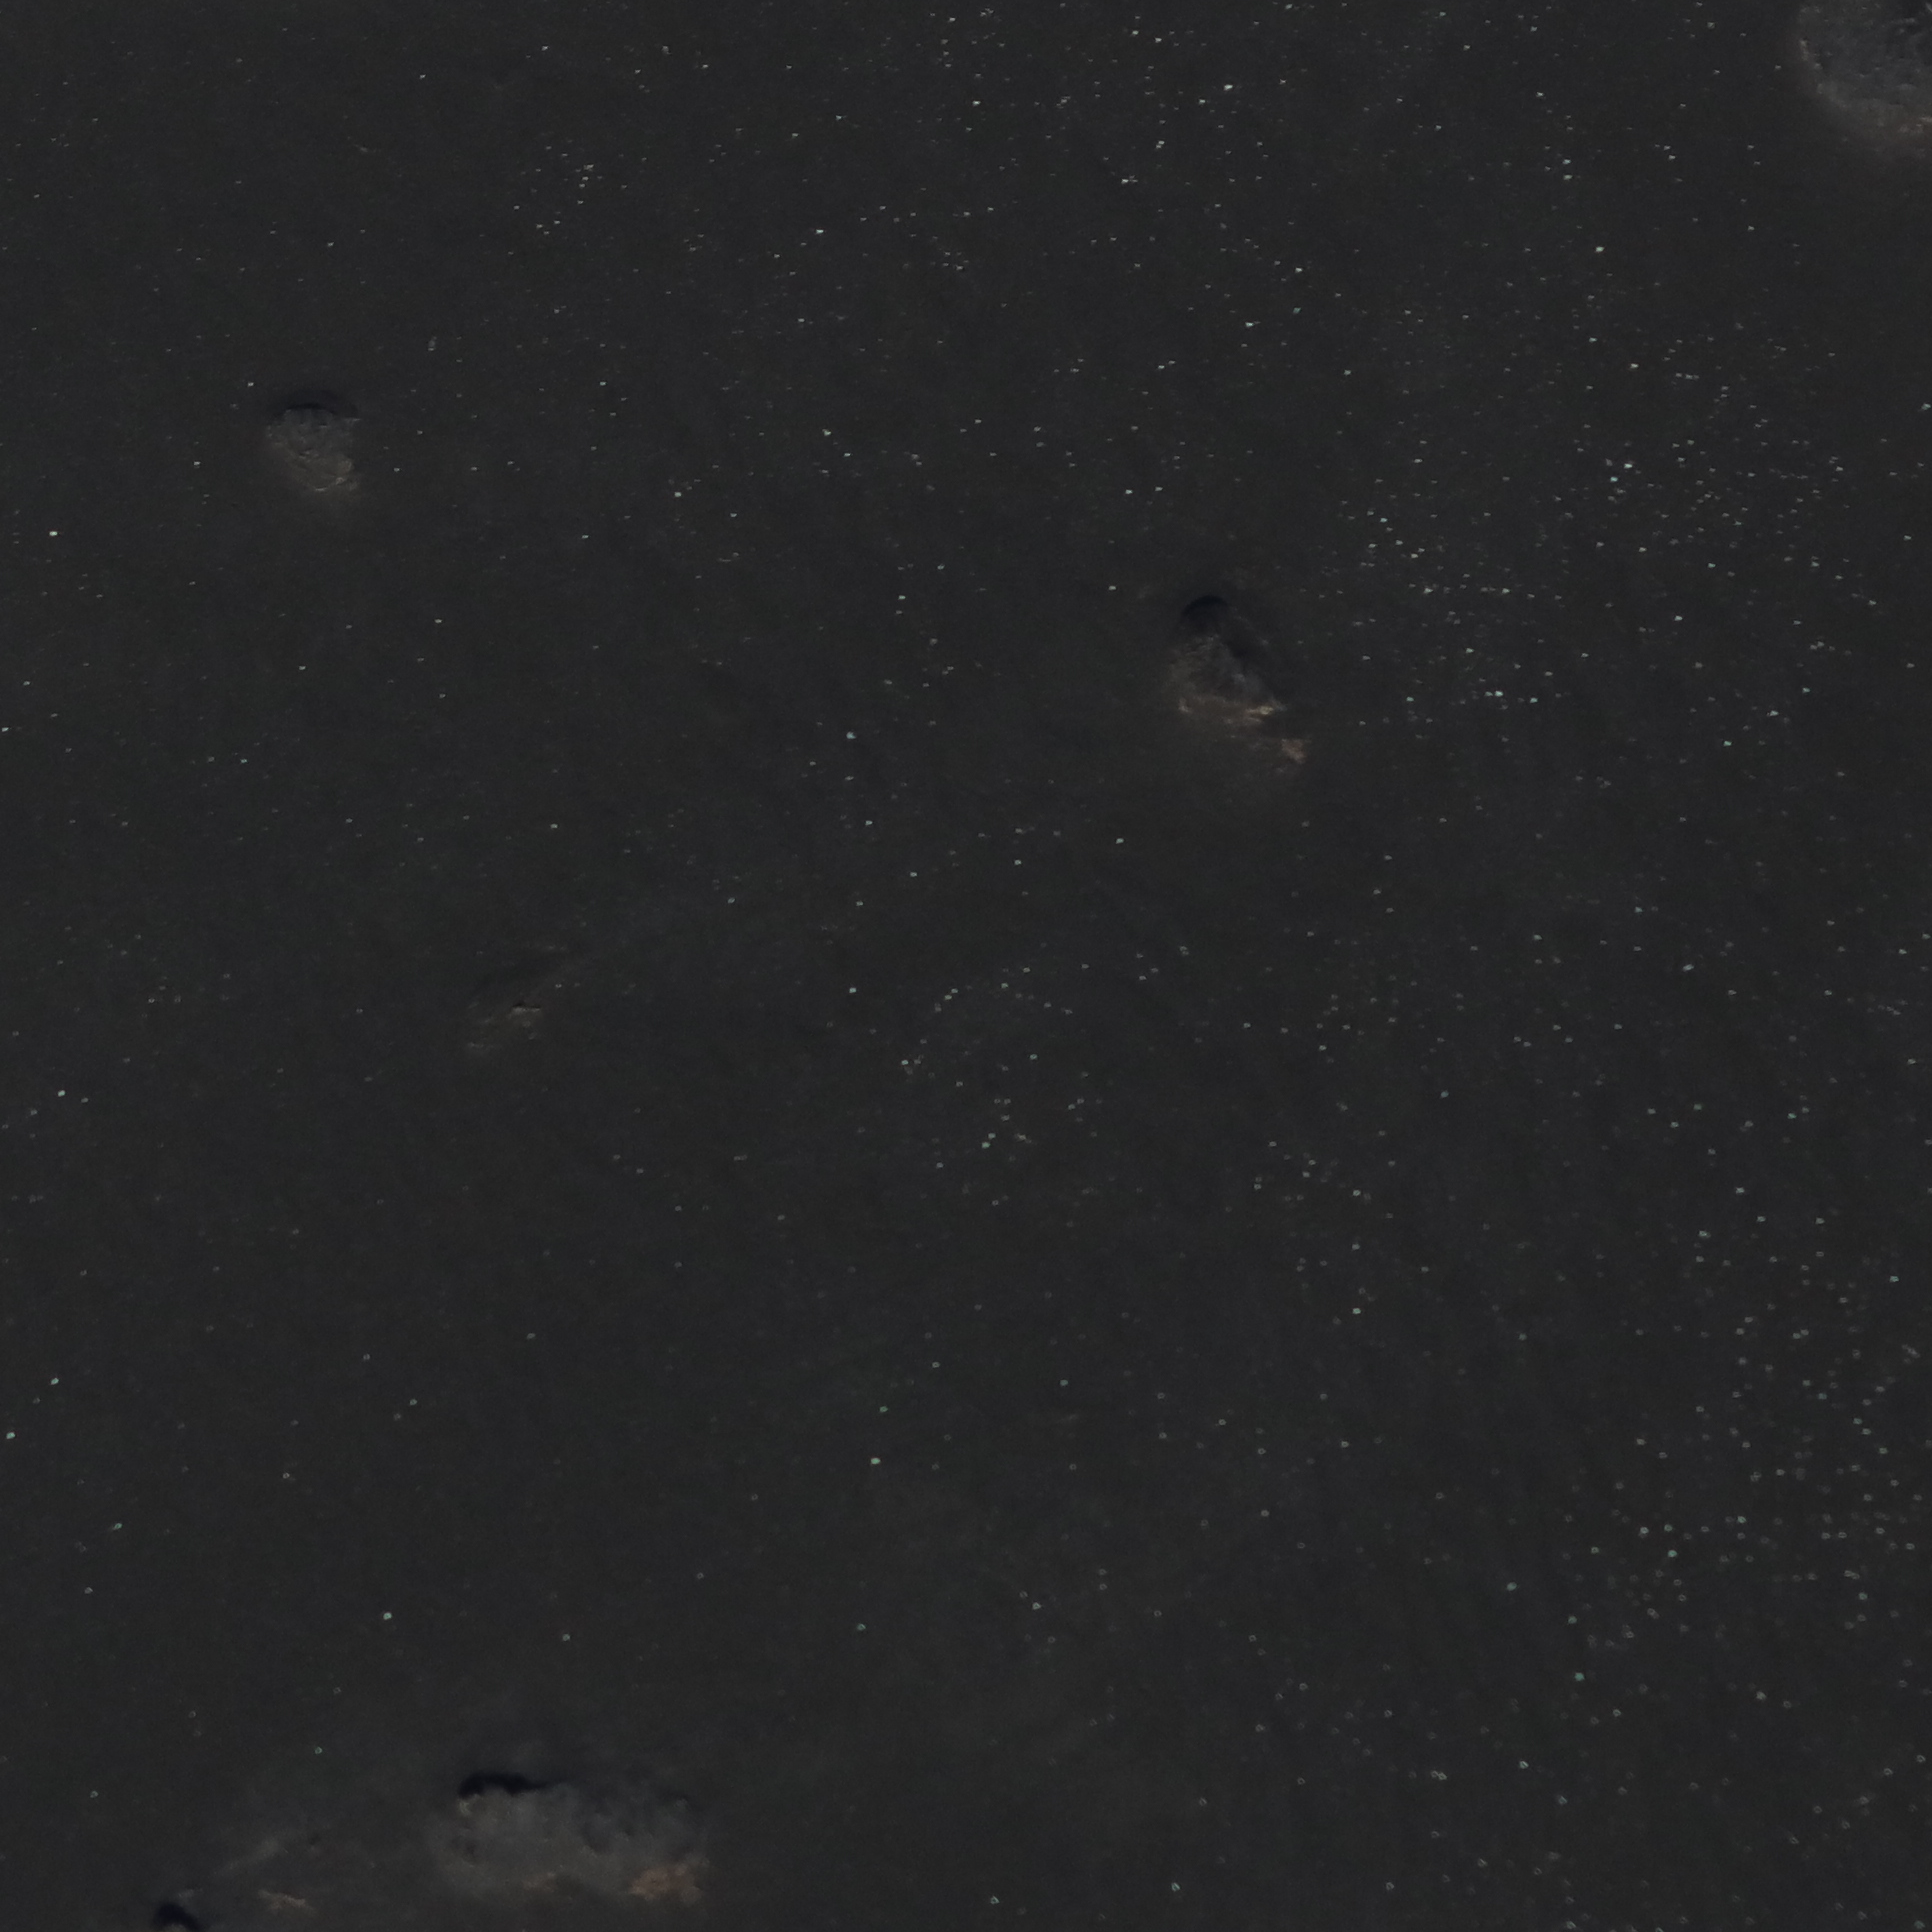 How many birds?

0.